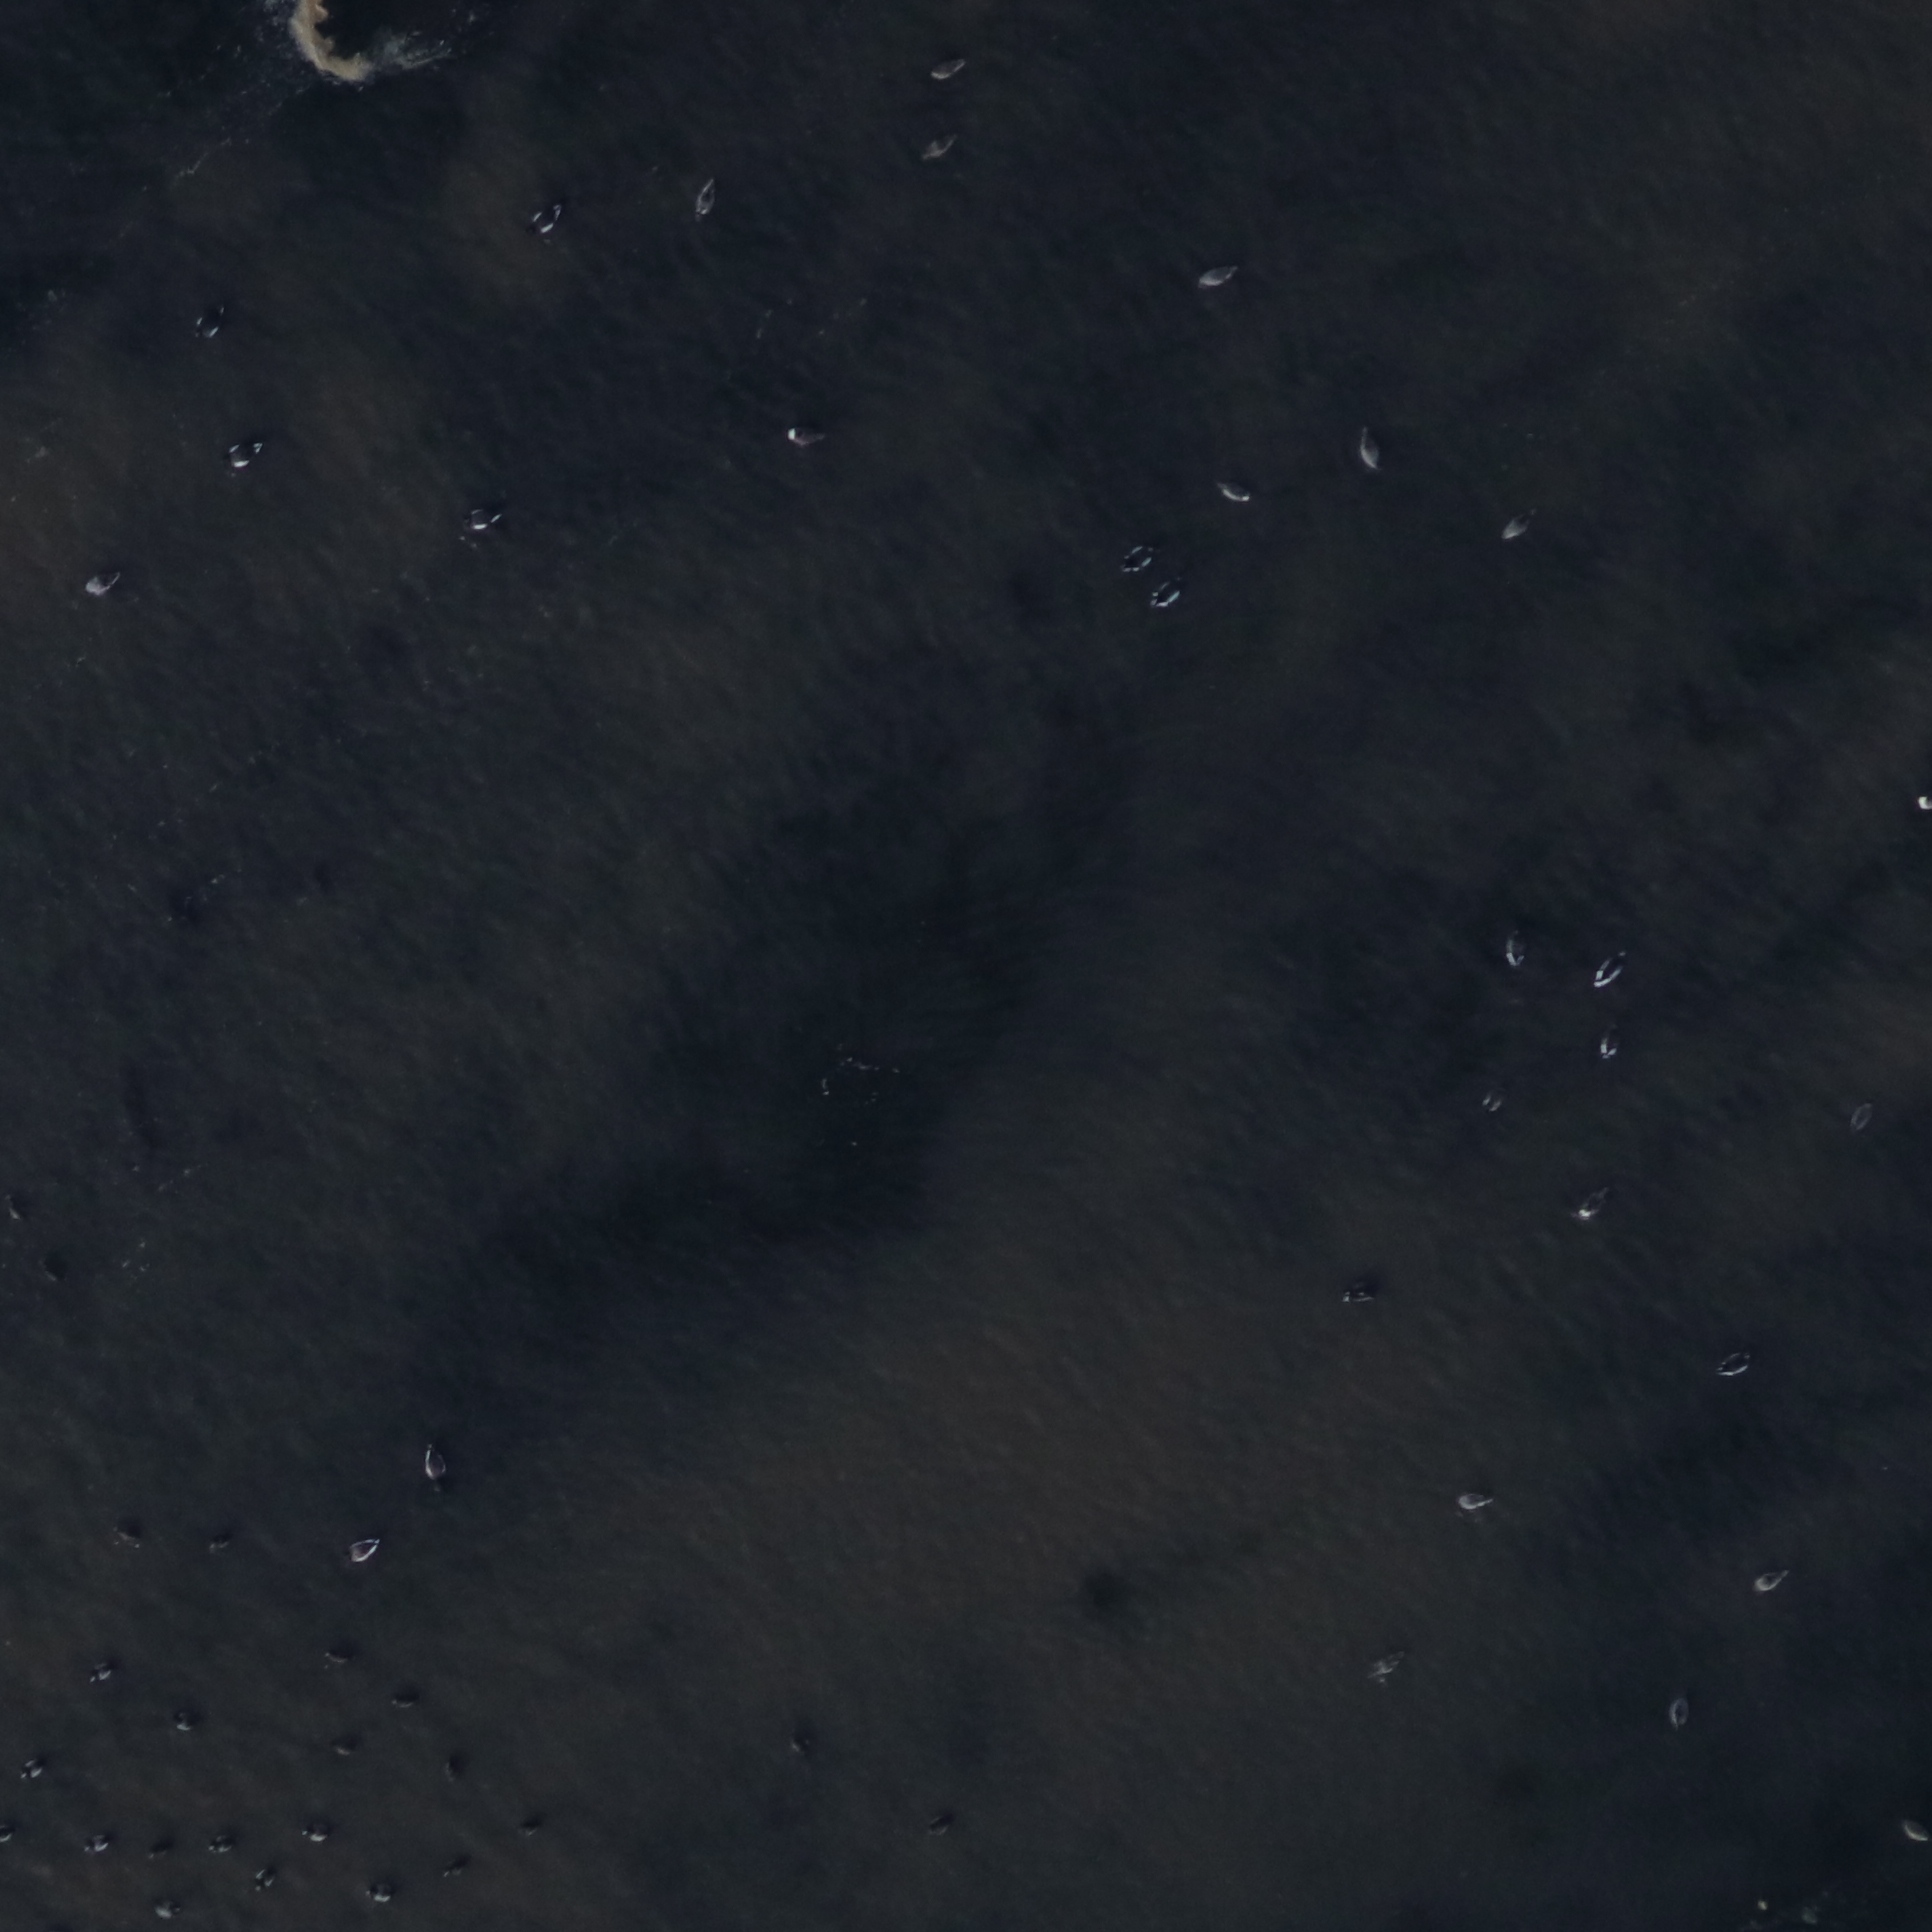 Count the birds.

54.